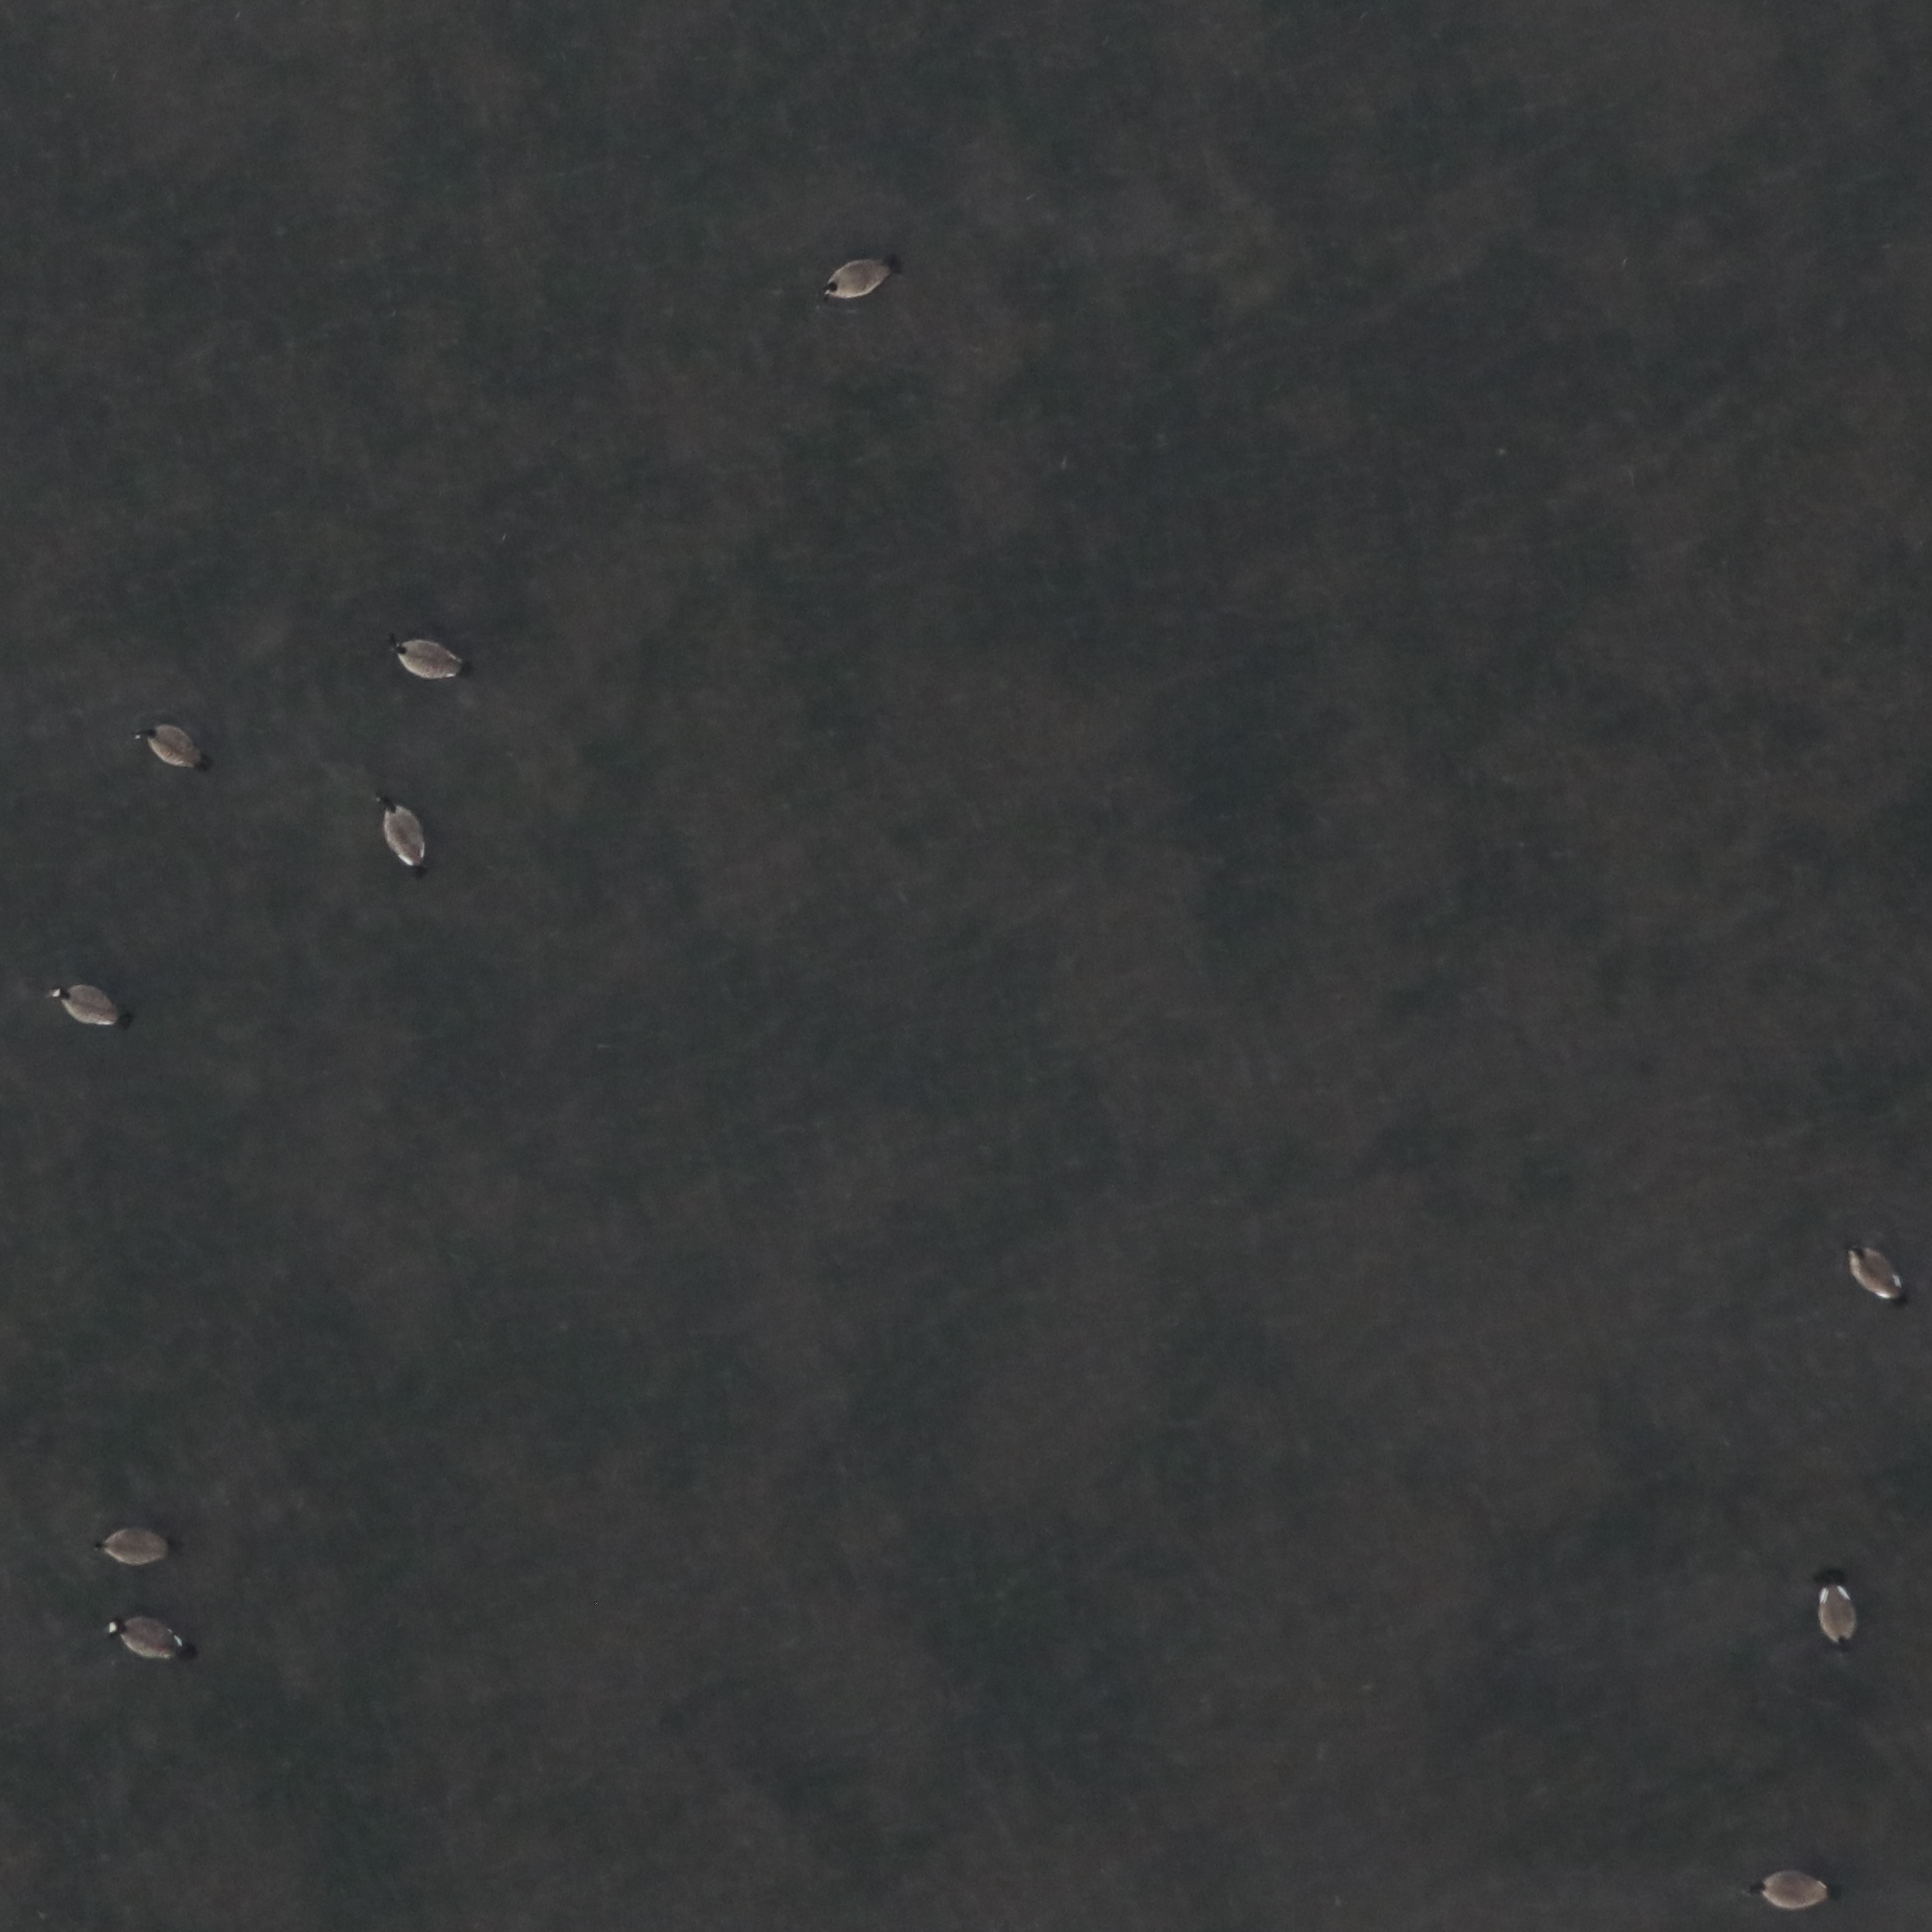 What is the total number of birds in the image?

10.